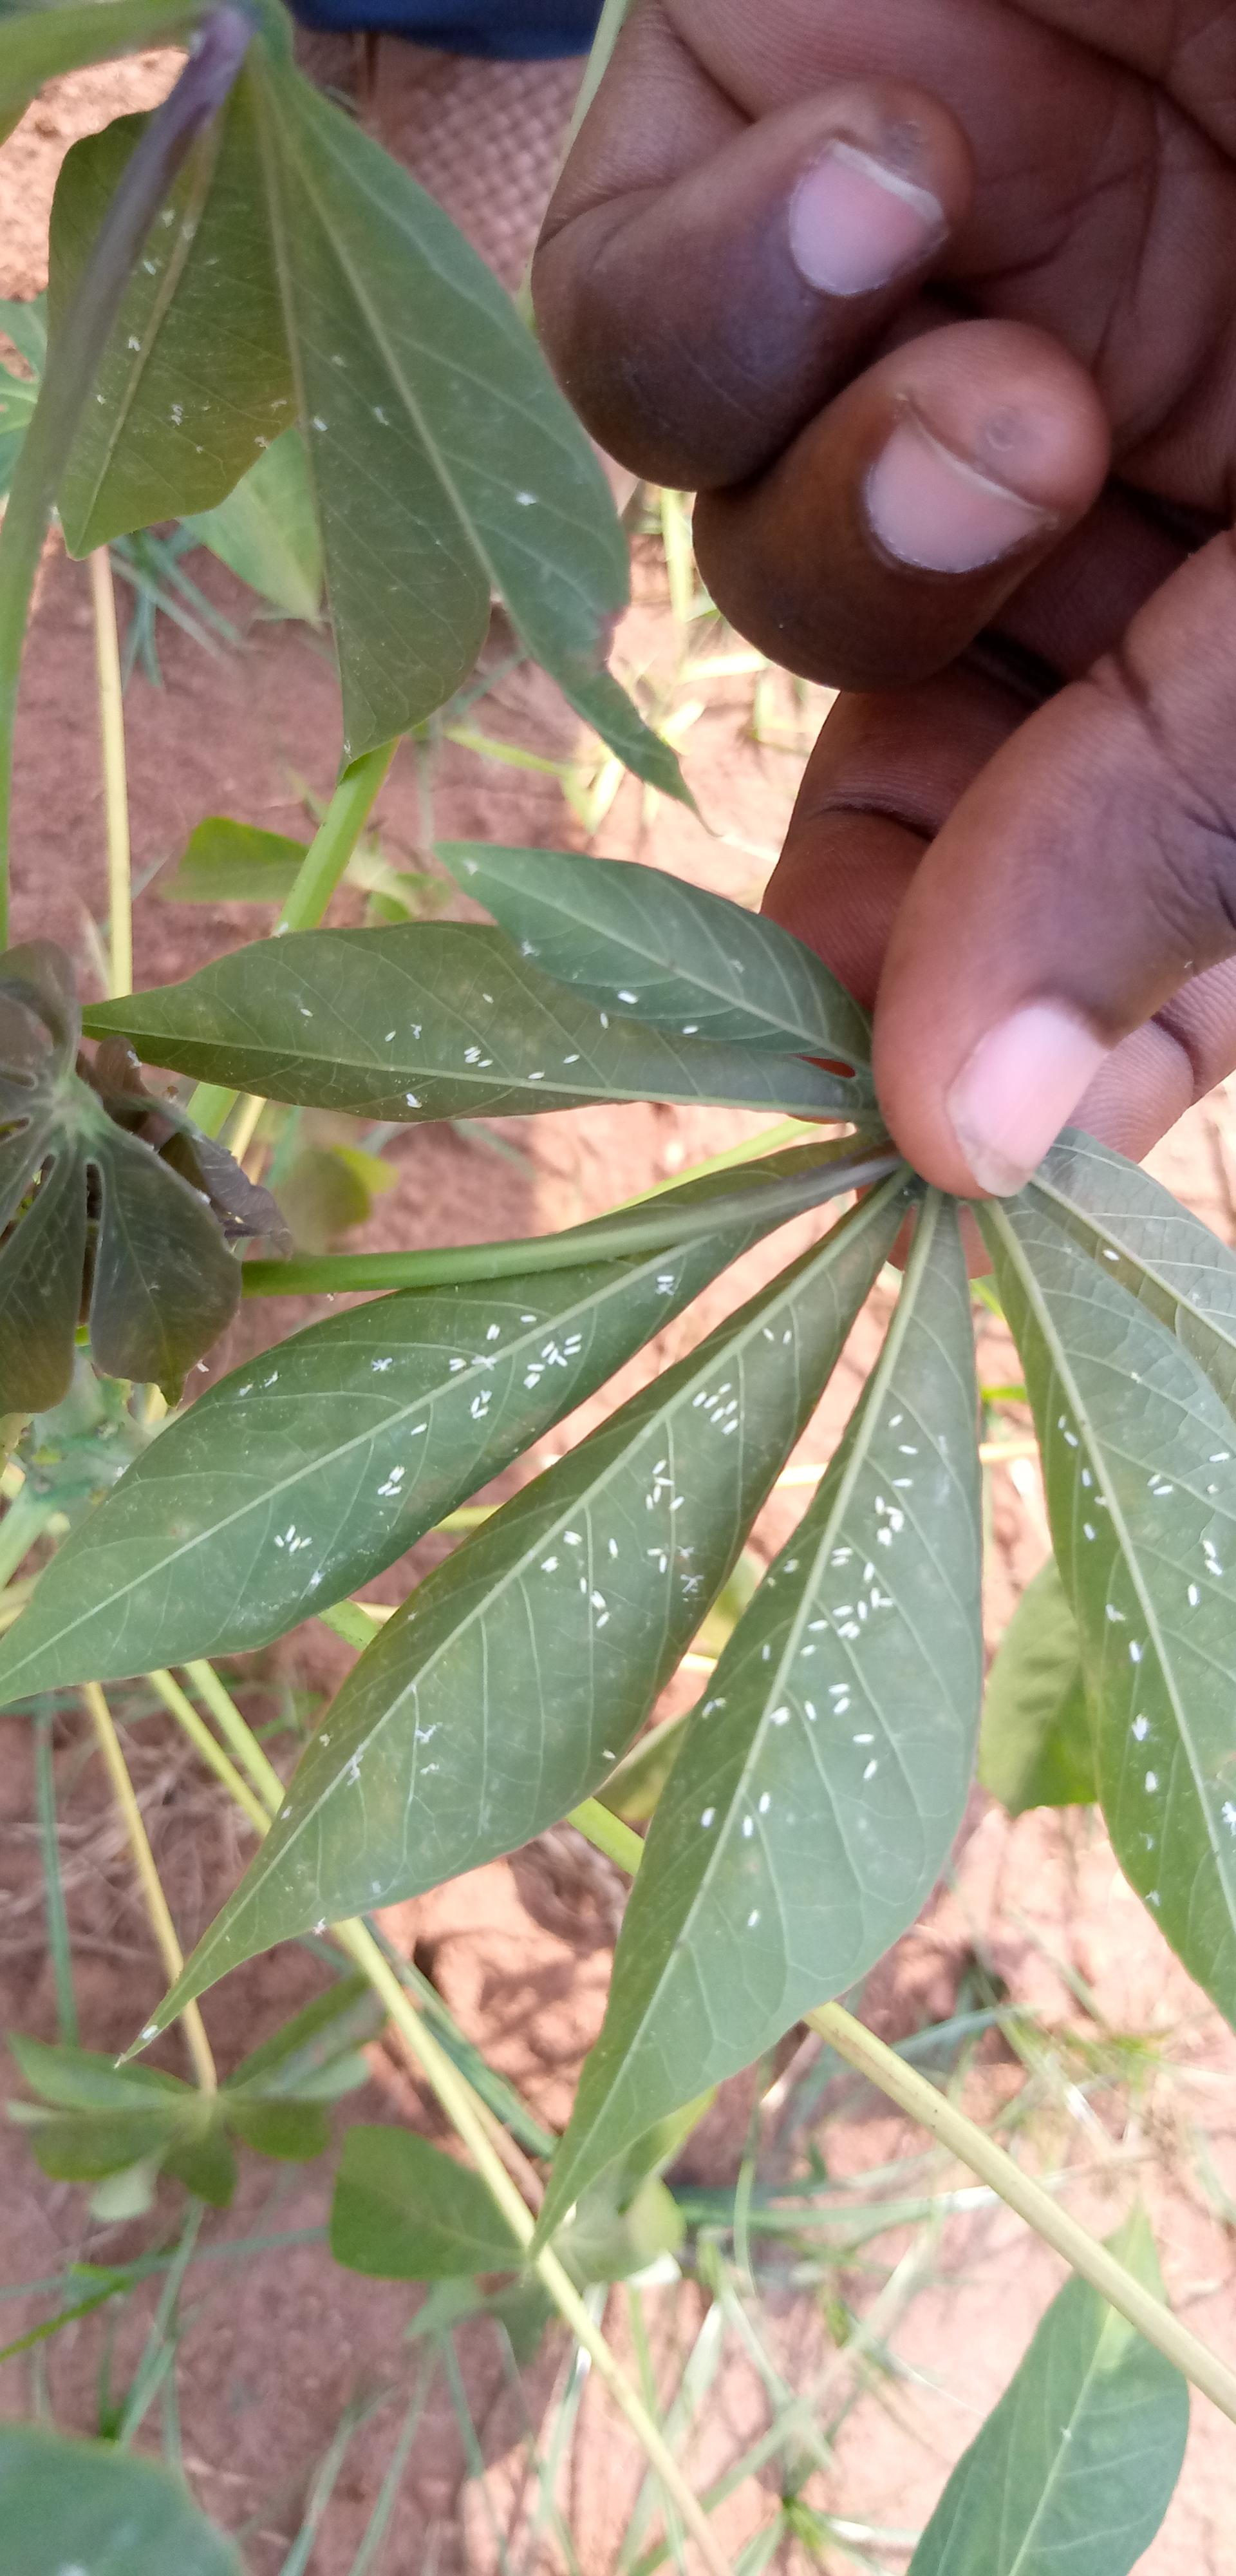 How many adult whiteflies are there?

115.